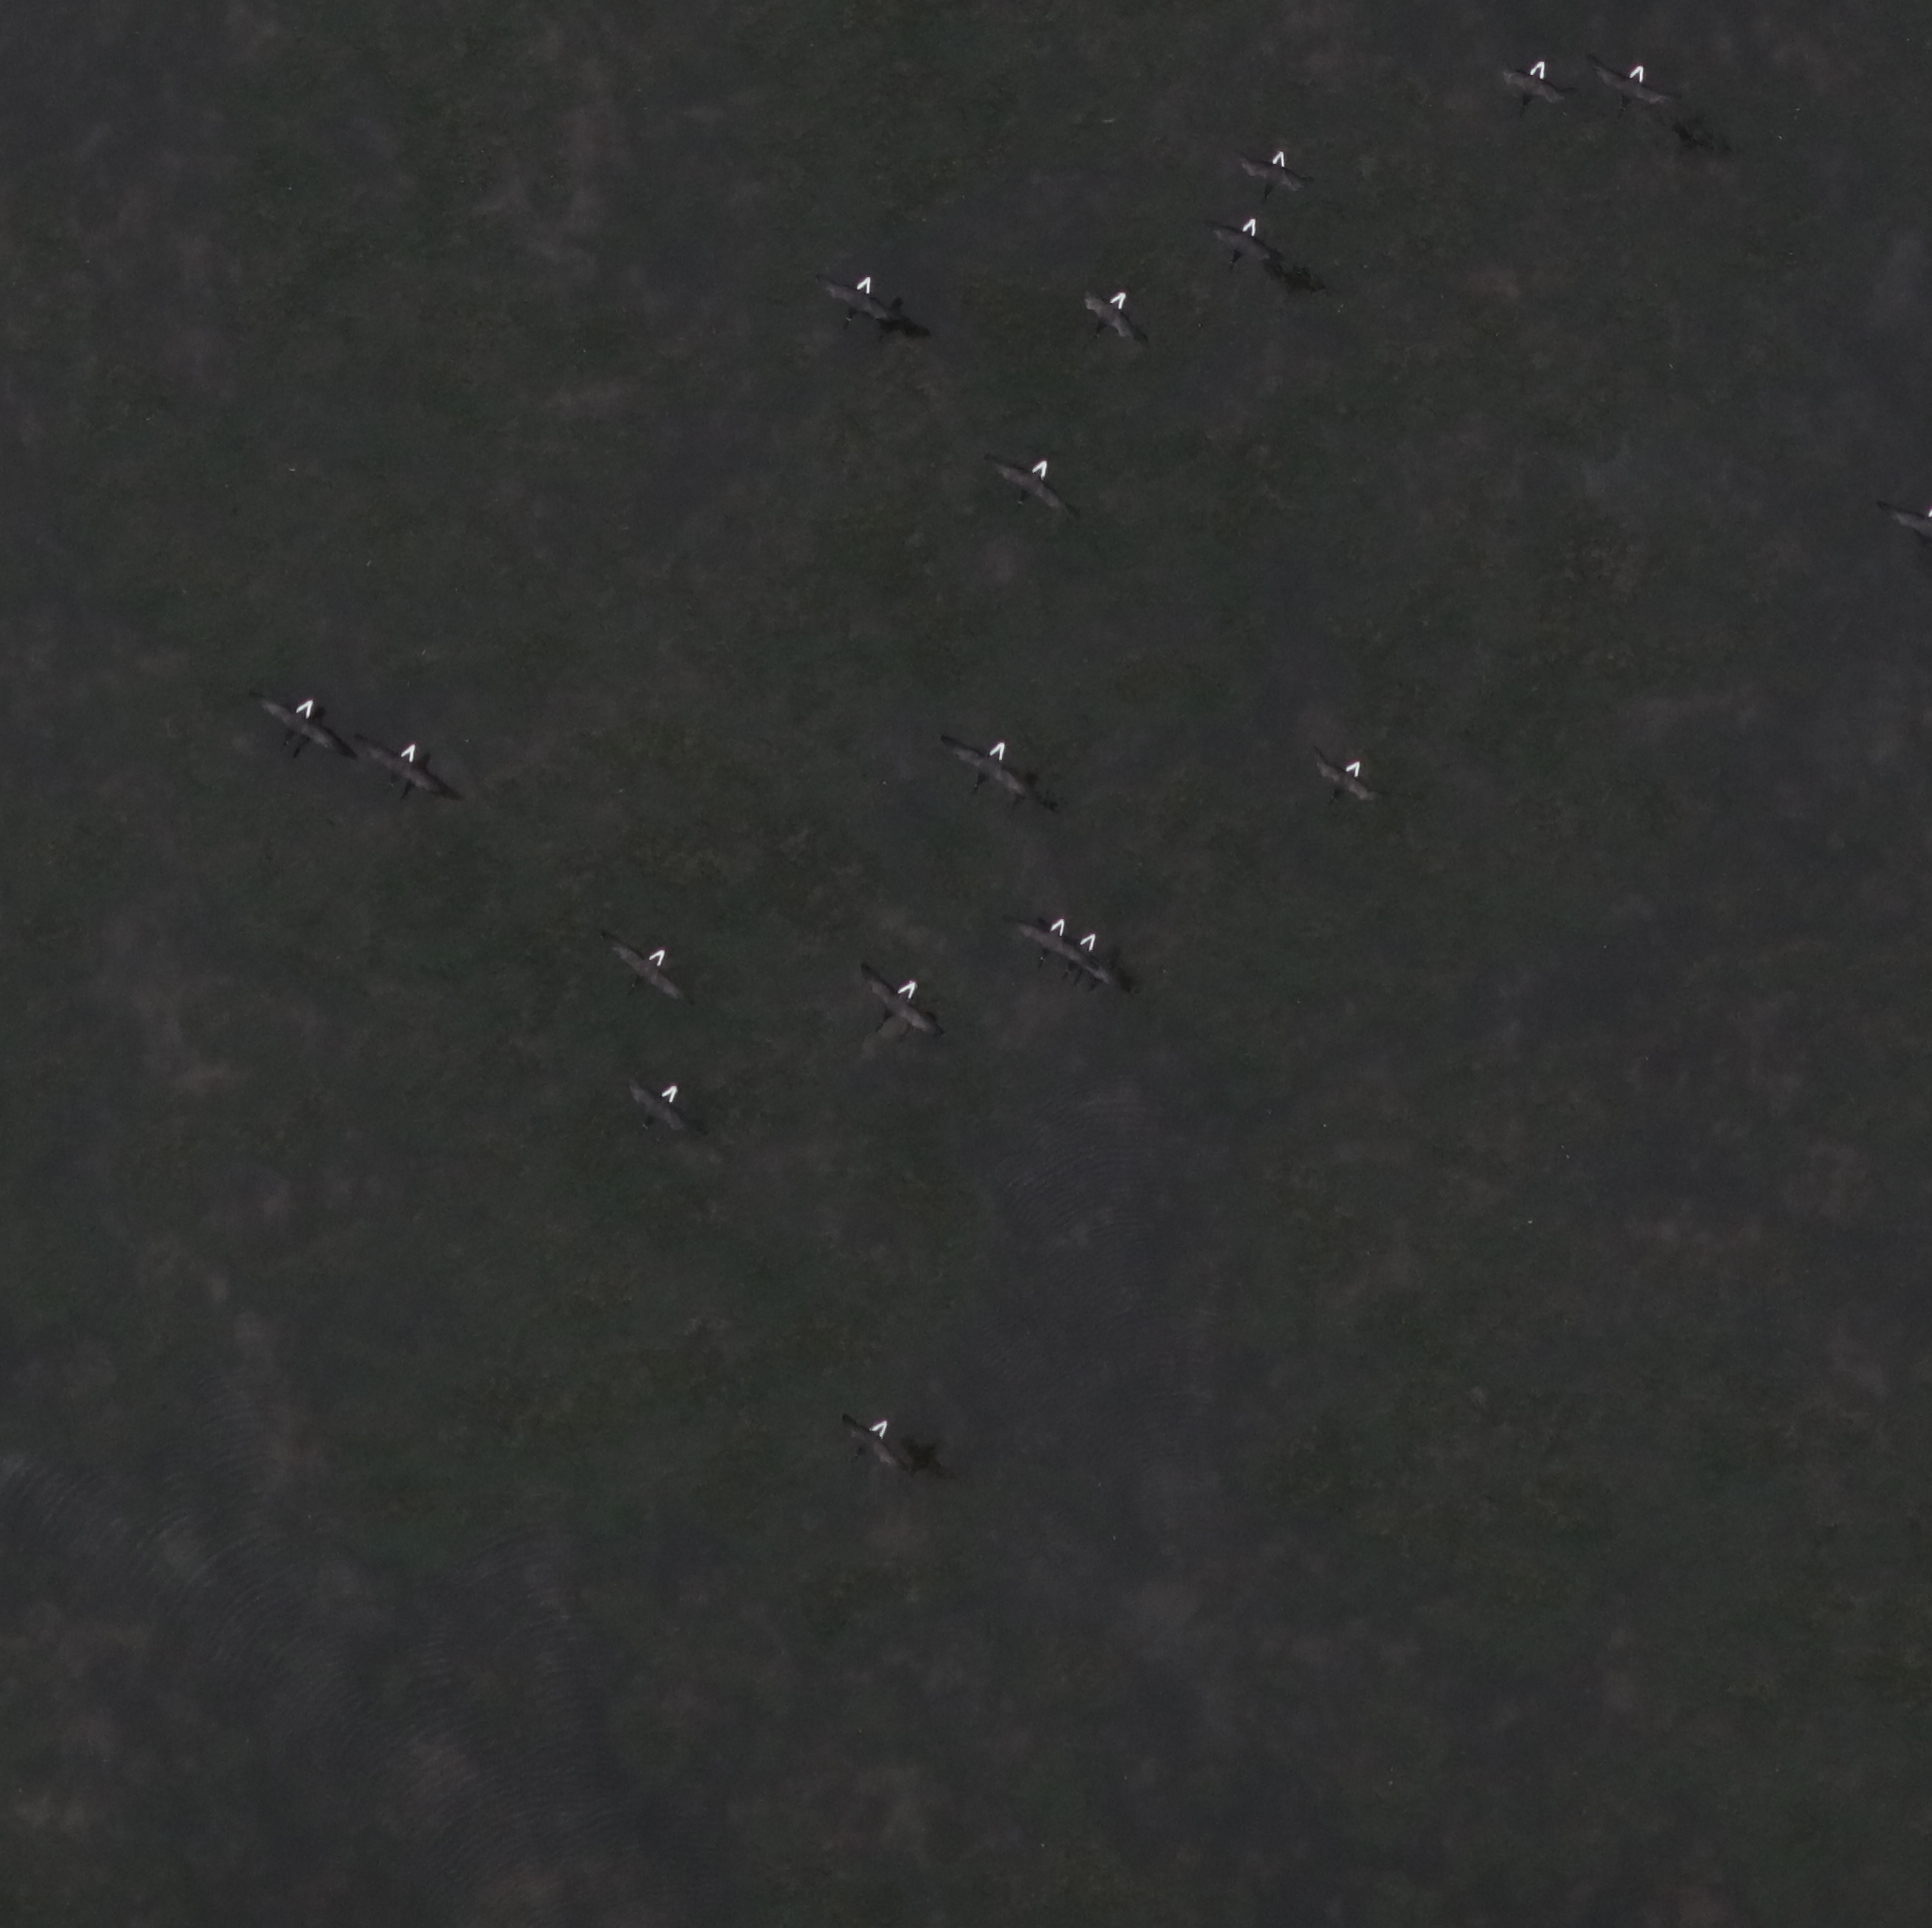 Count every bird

18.